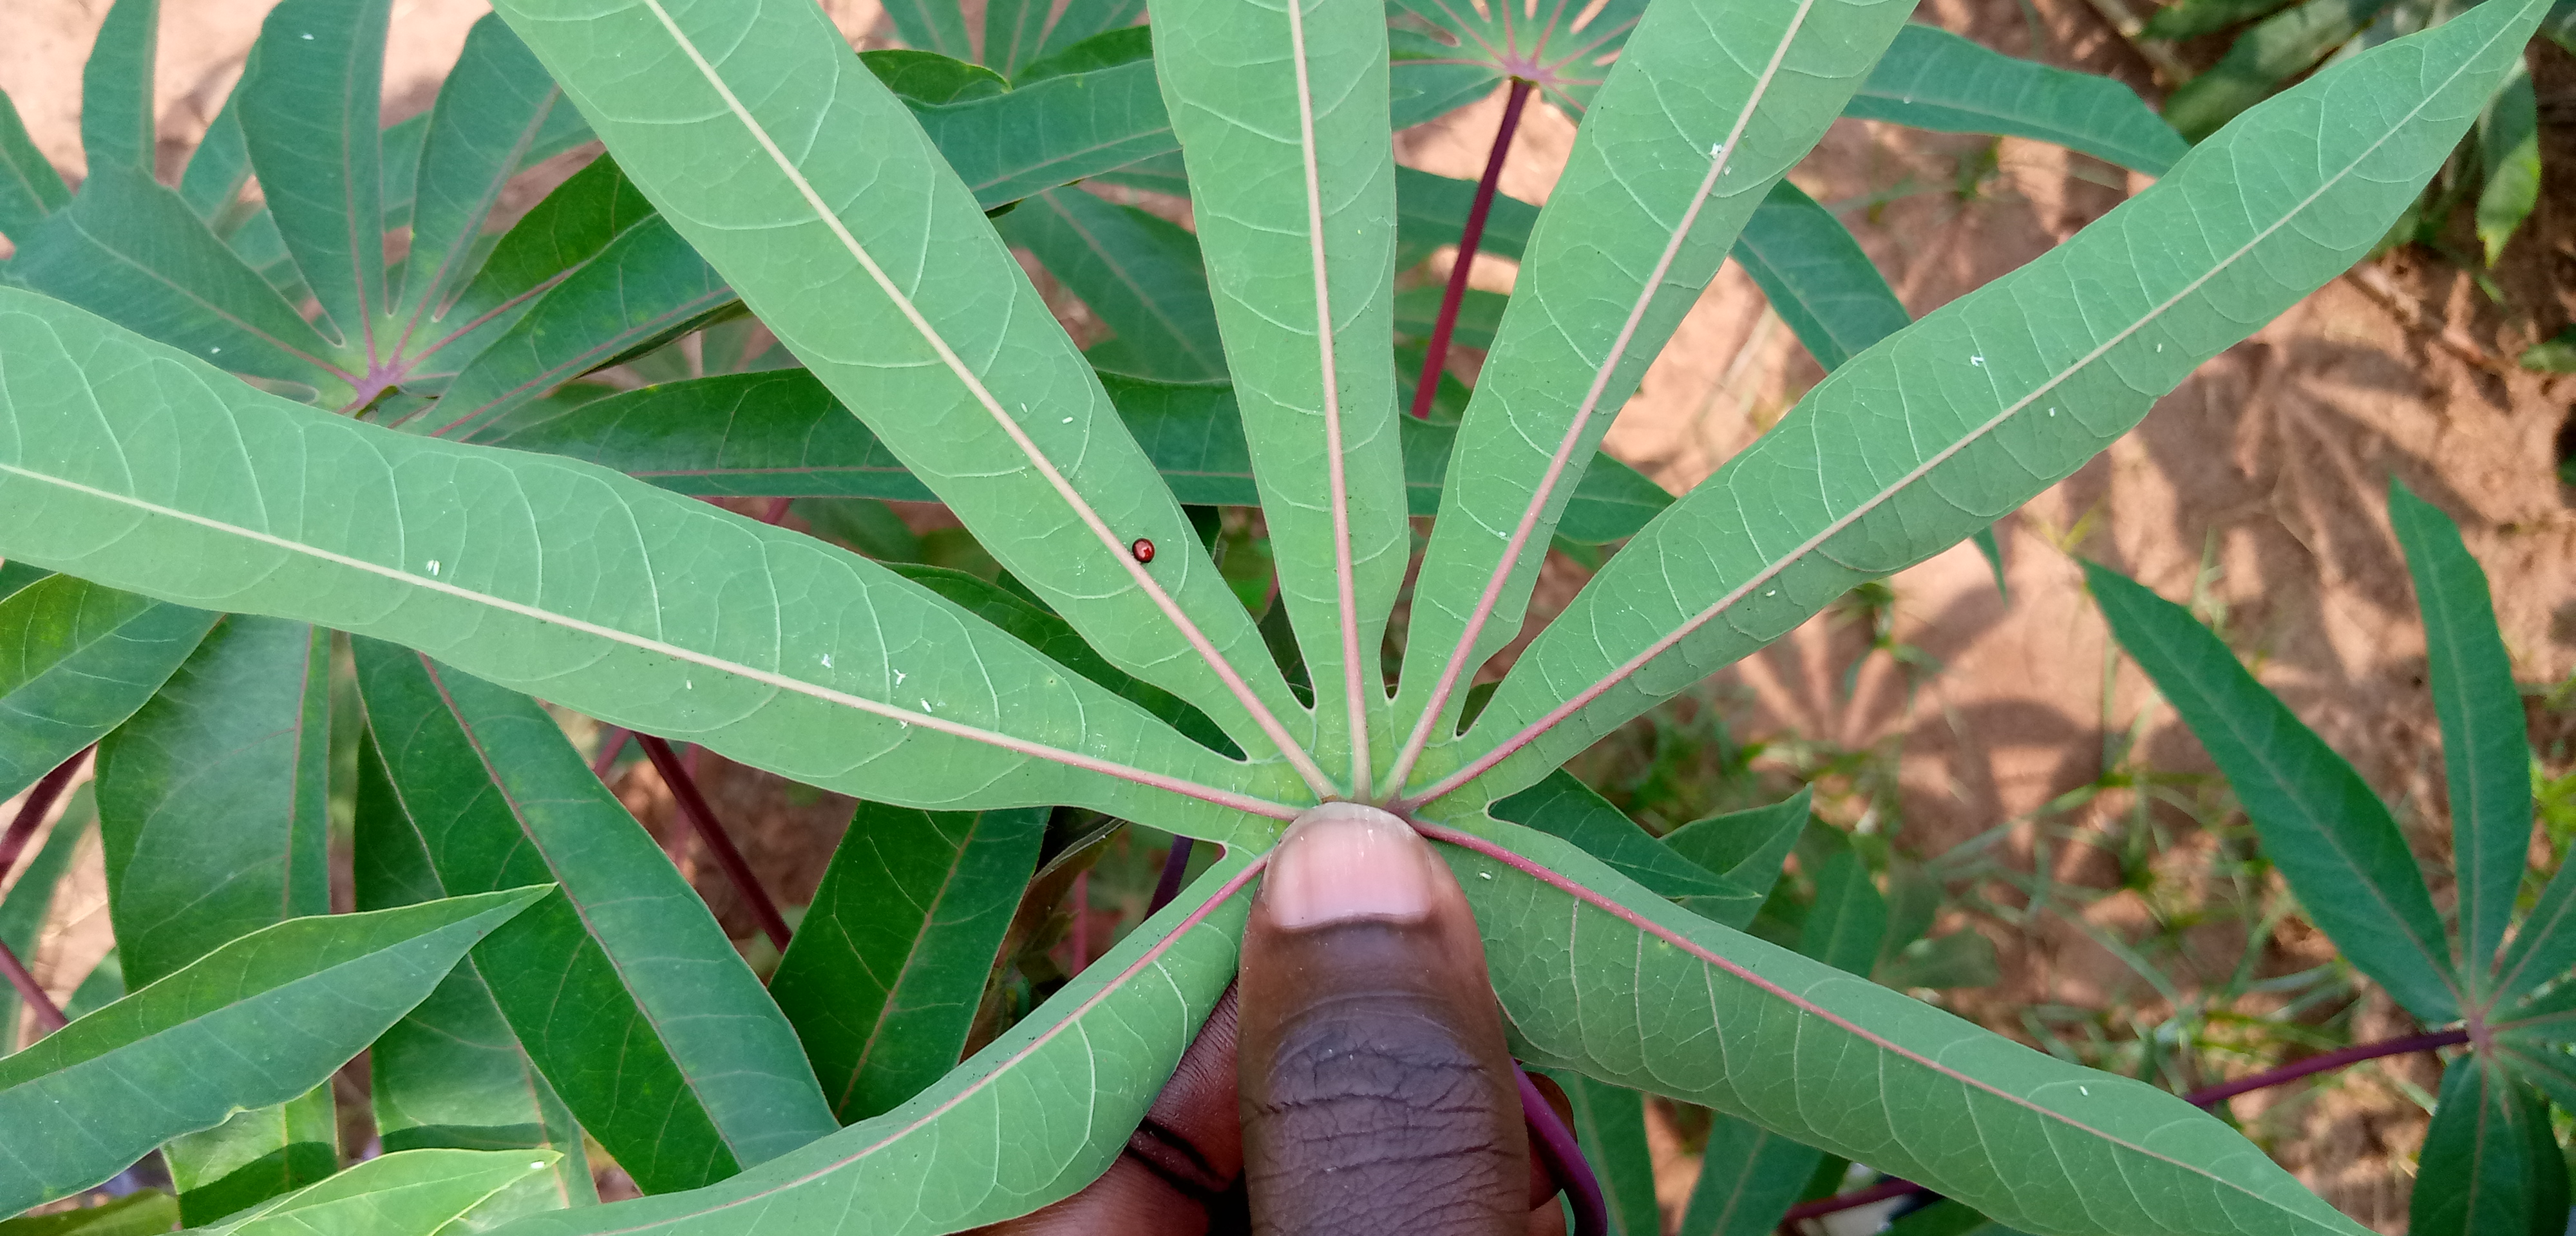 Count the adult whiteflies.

15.